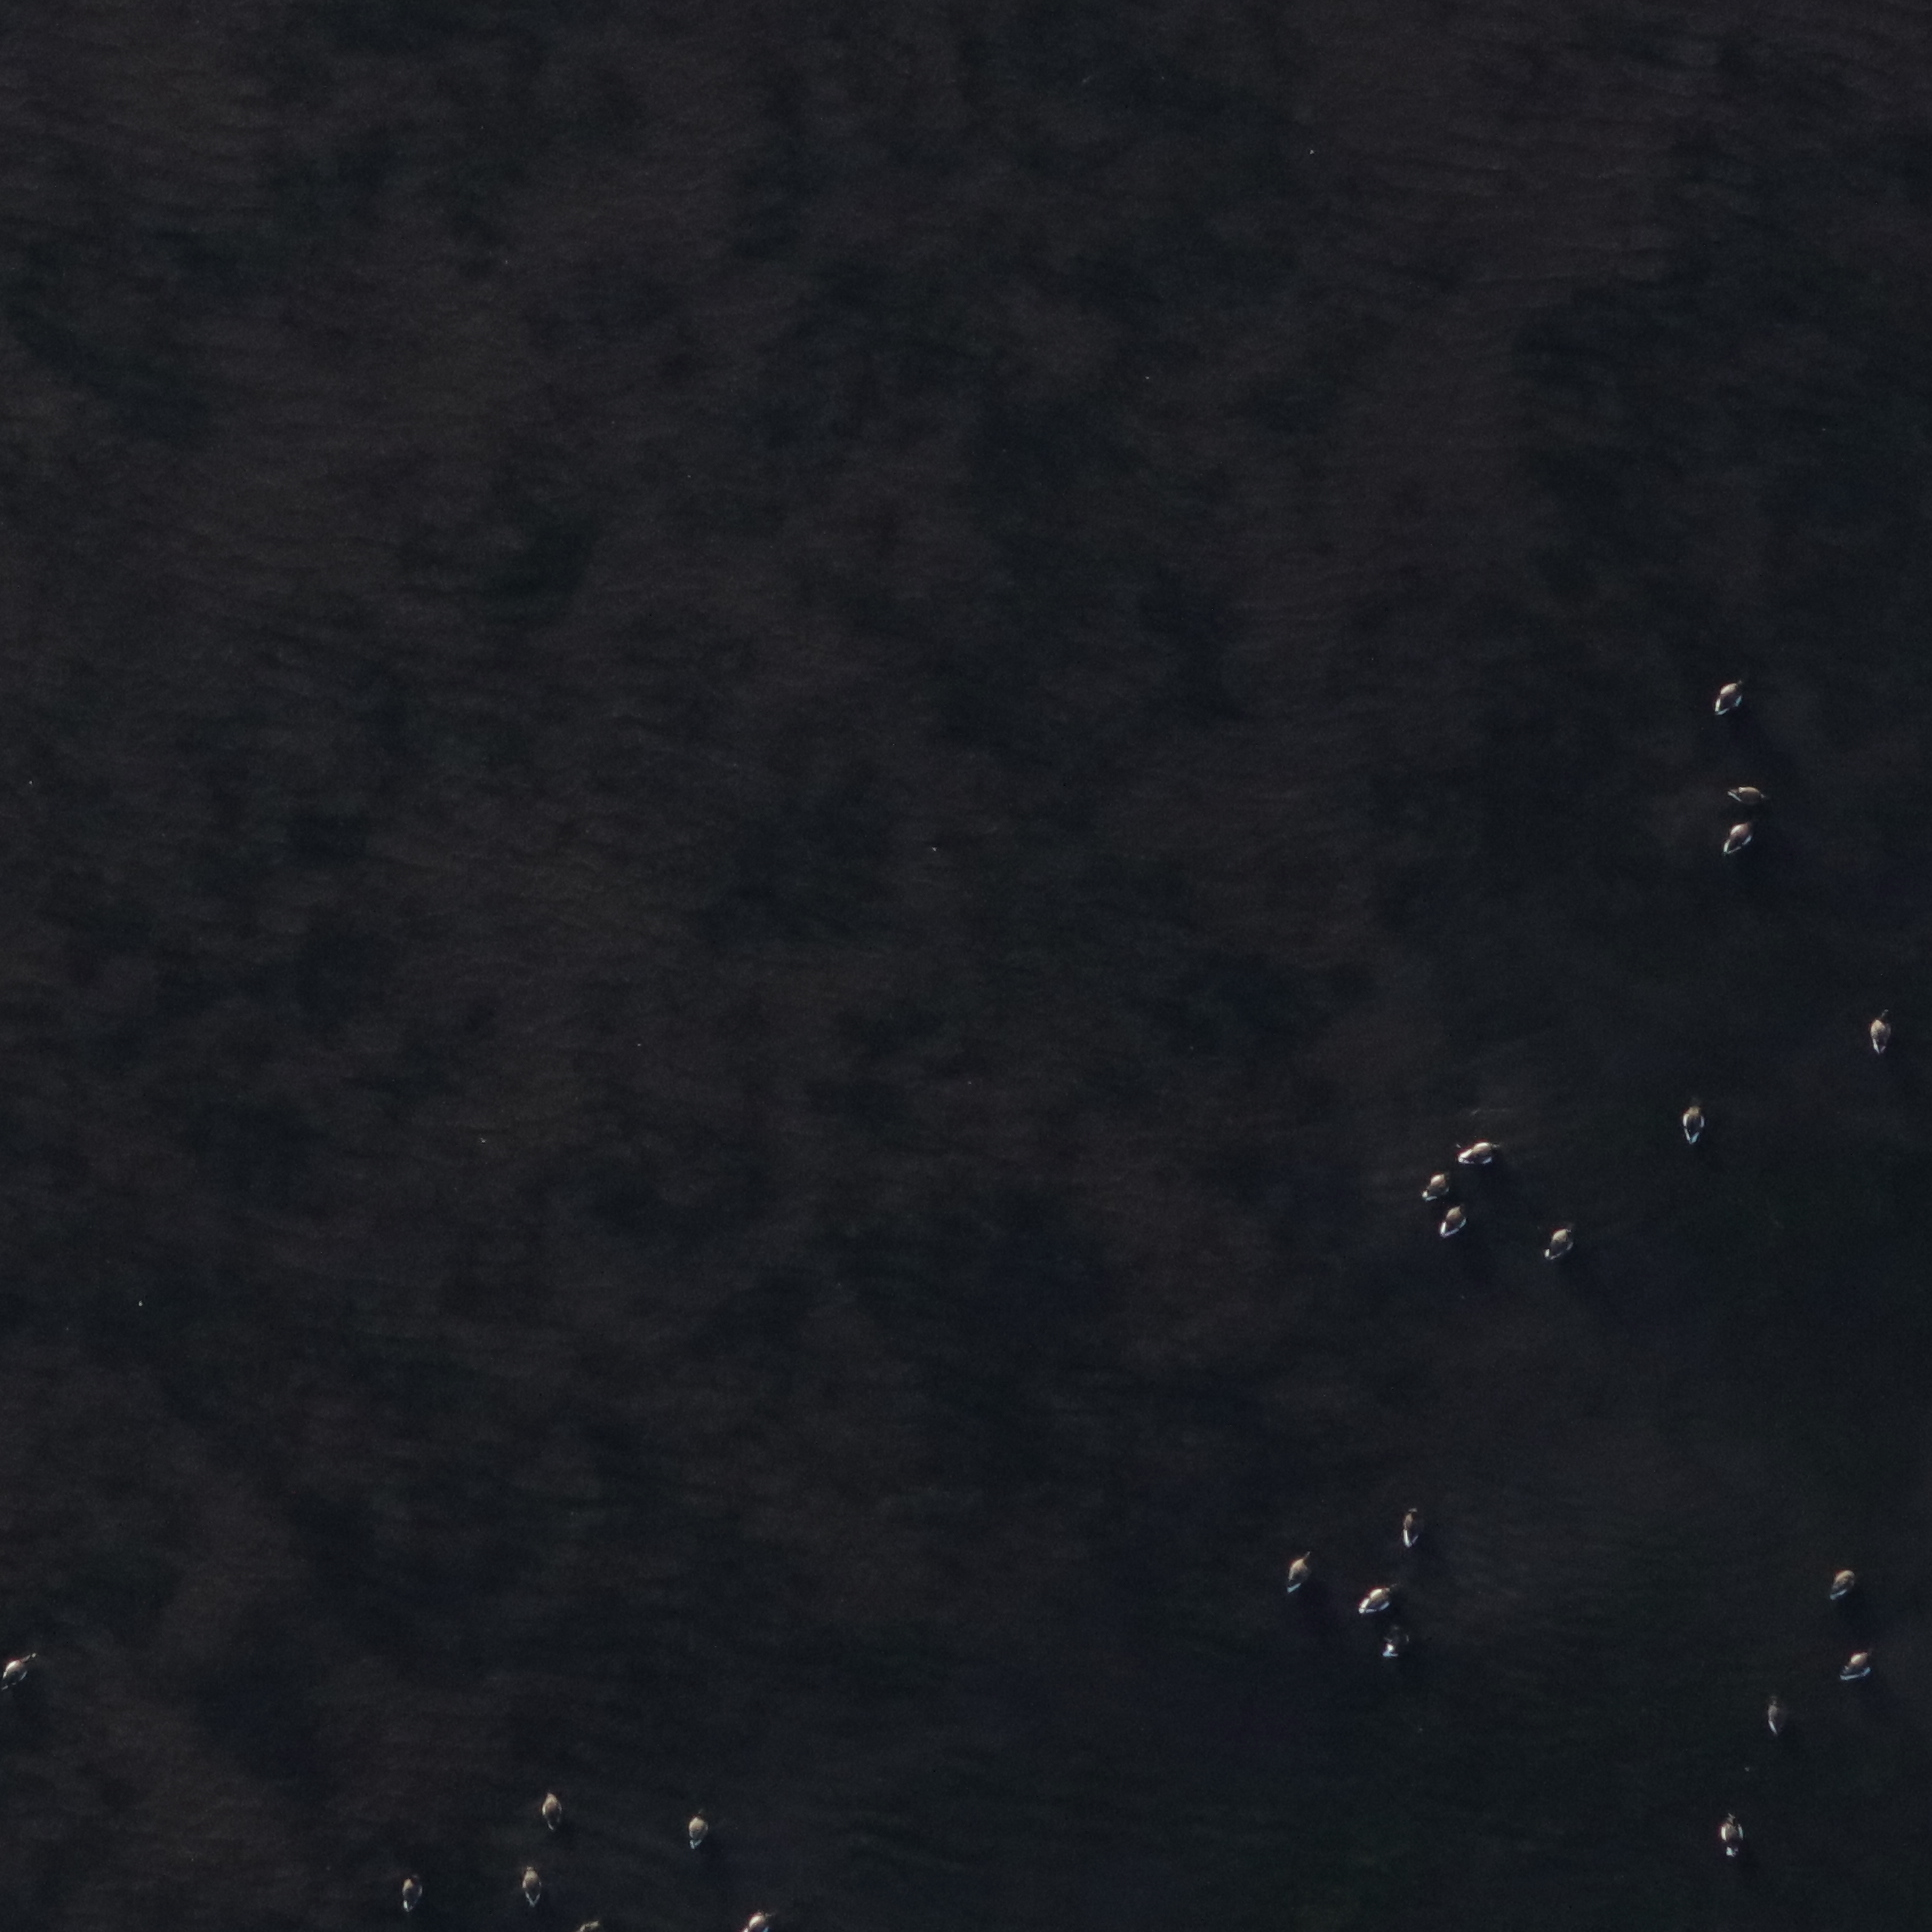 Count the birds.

23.